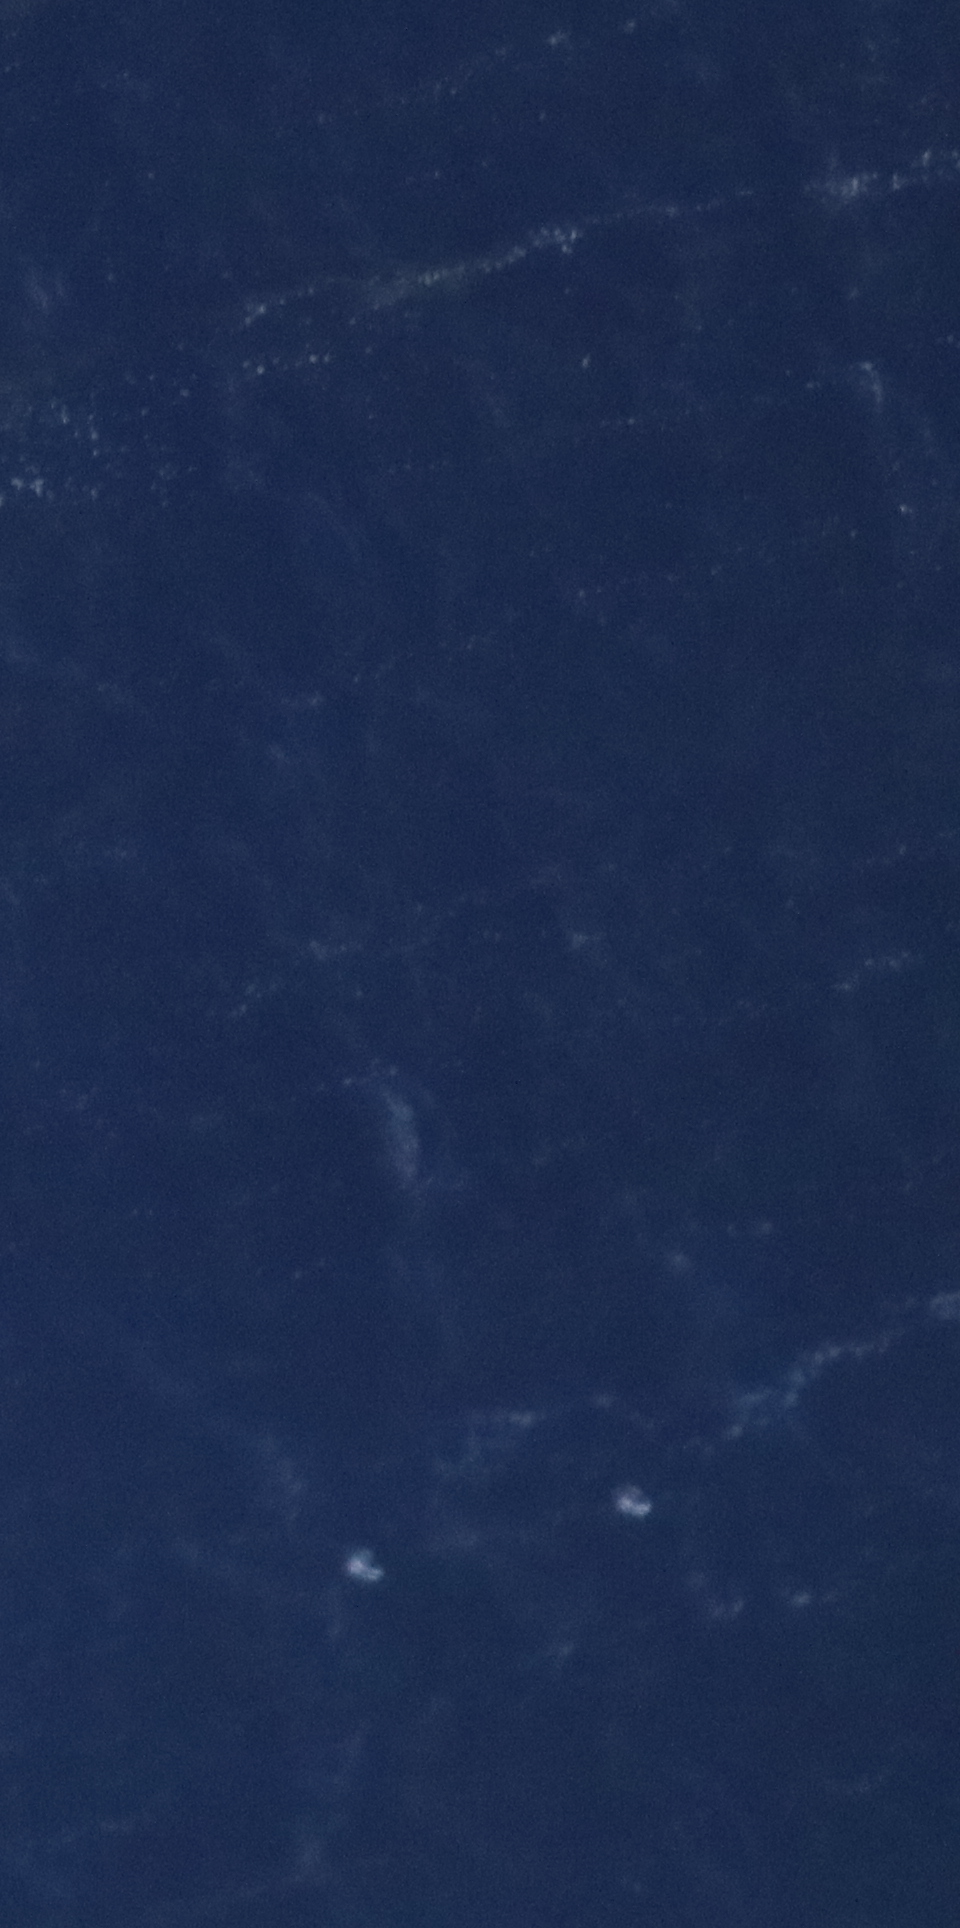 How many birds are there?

2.